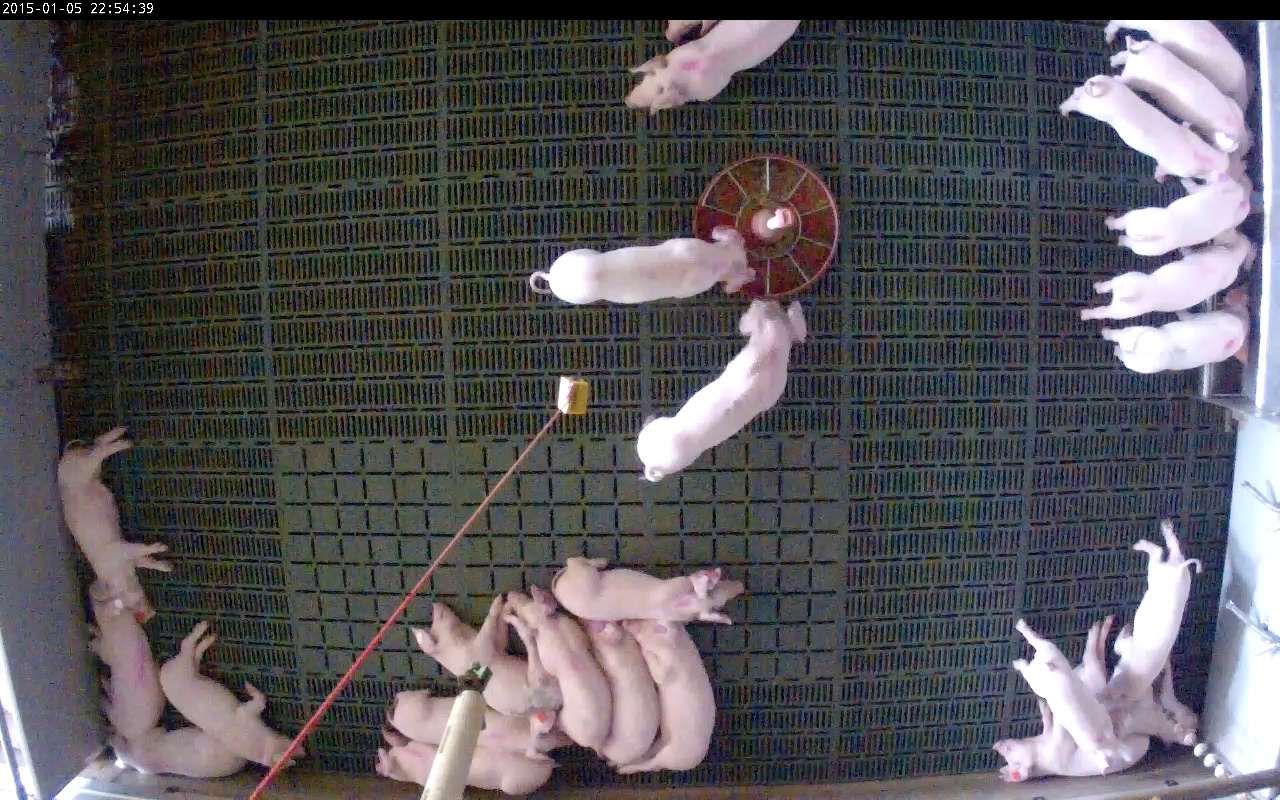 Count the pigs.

25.